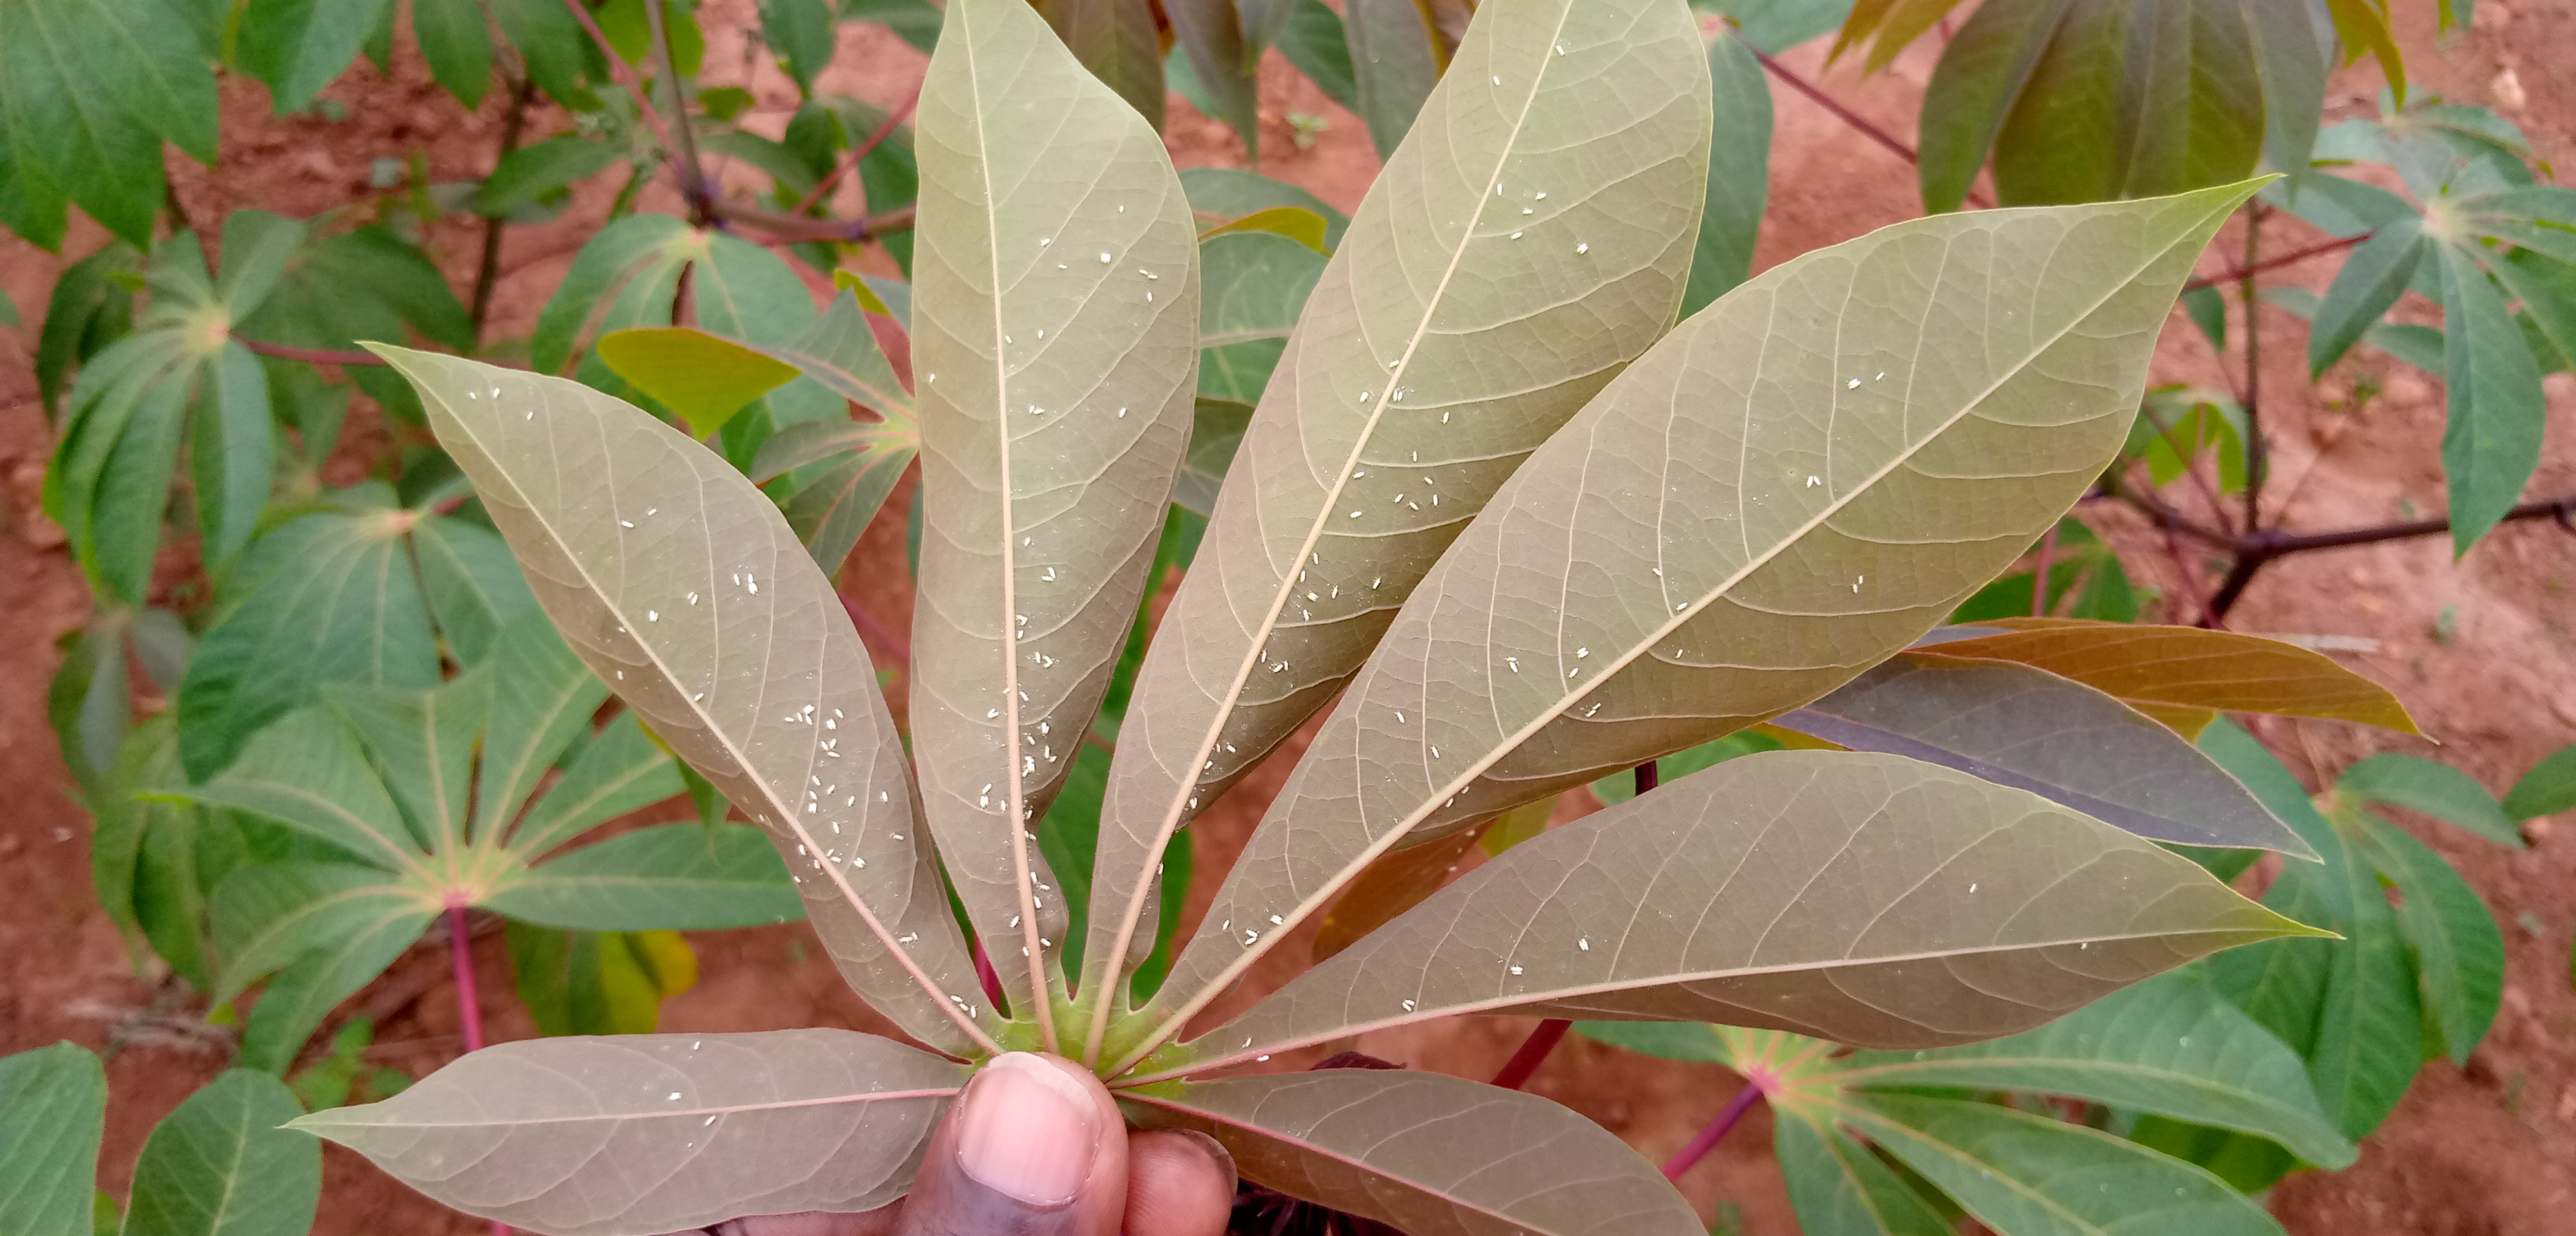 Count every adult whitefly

171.